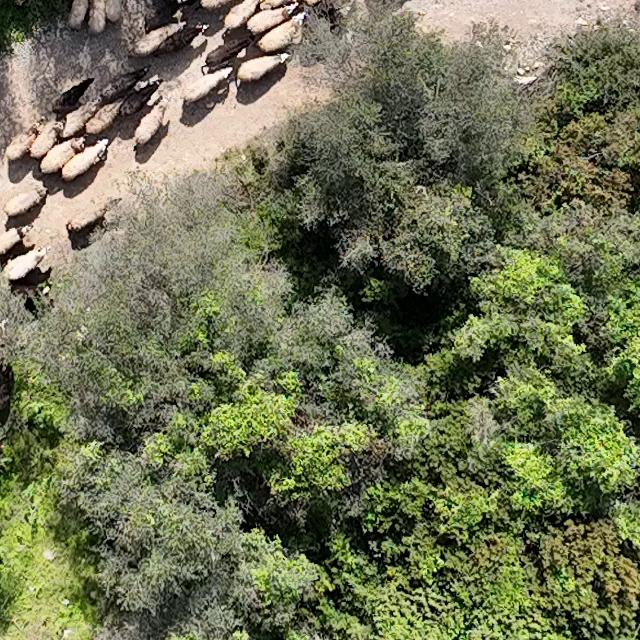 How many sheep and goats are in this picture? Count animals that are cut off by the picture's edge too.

32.